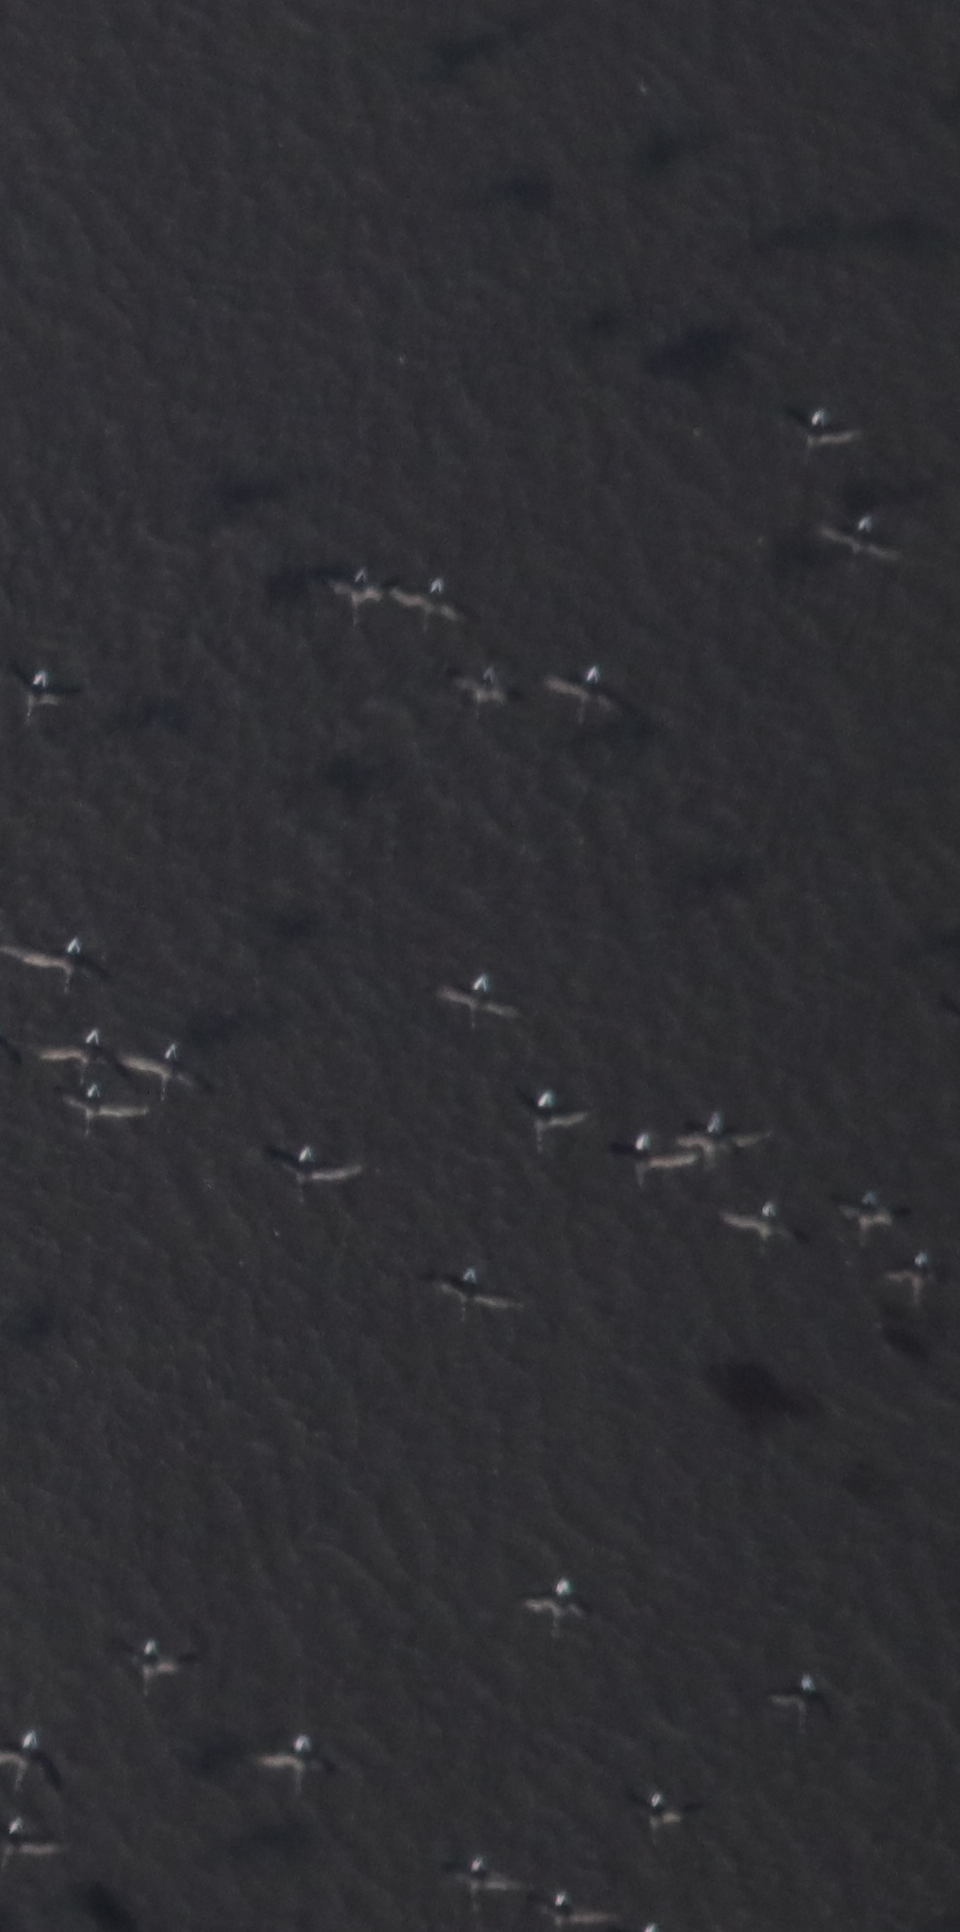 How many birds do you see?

29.